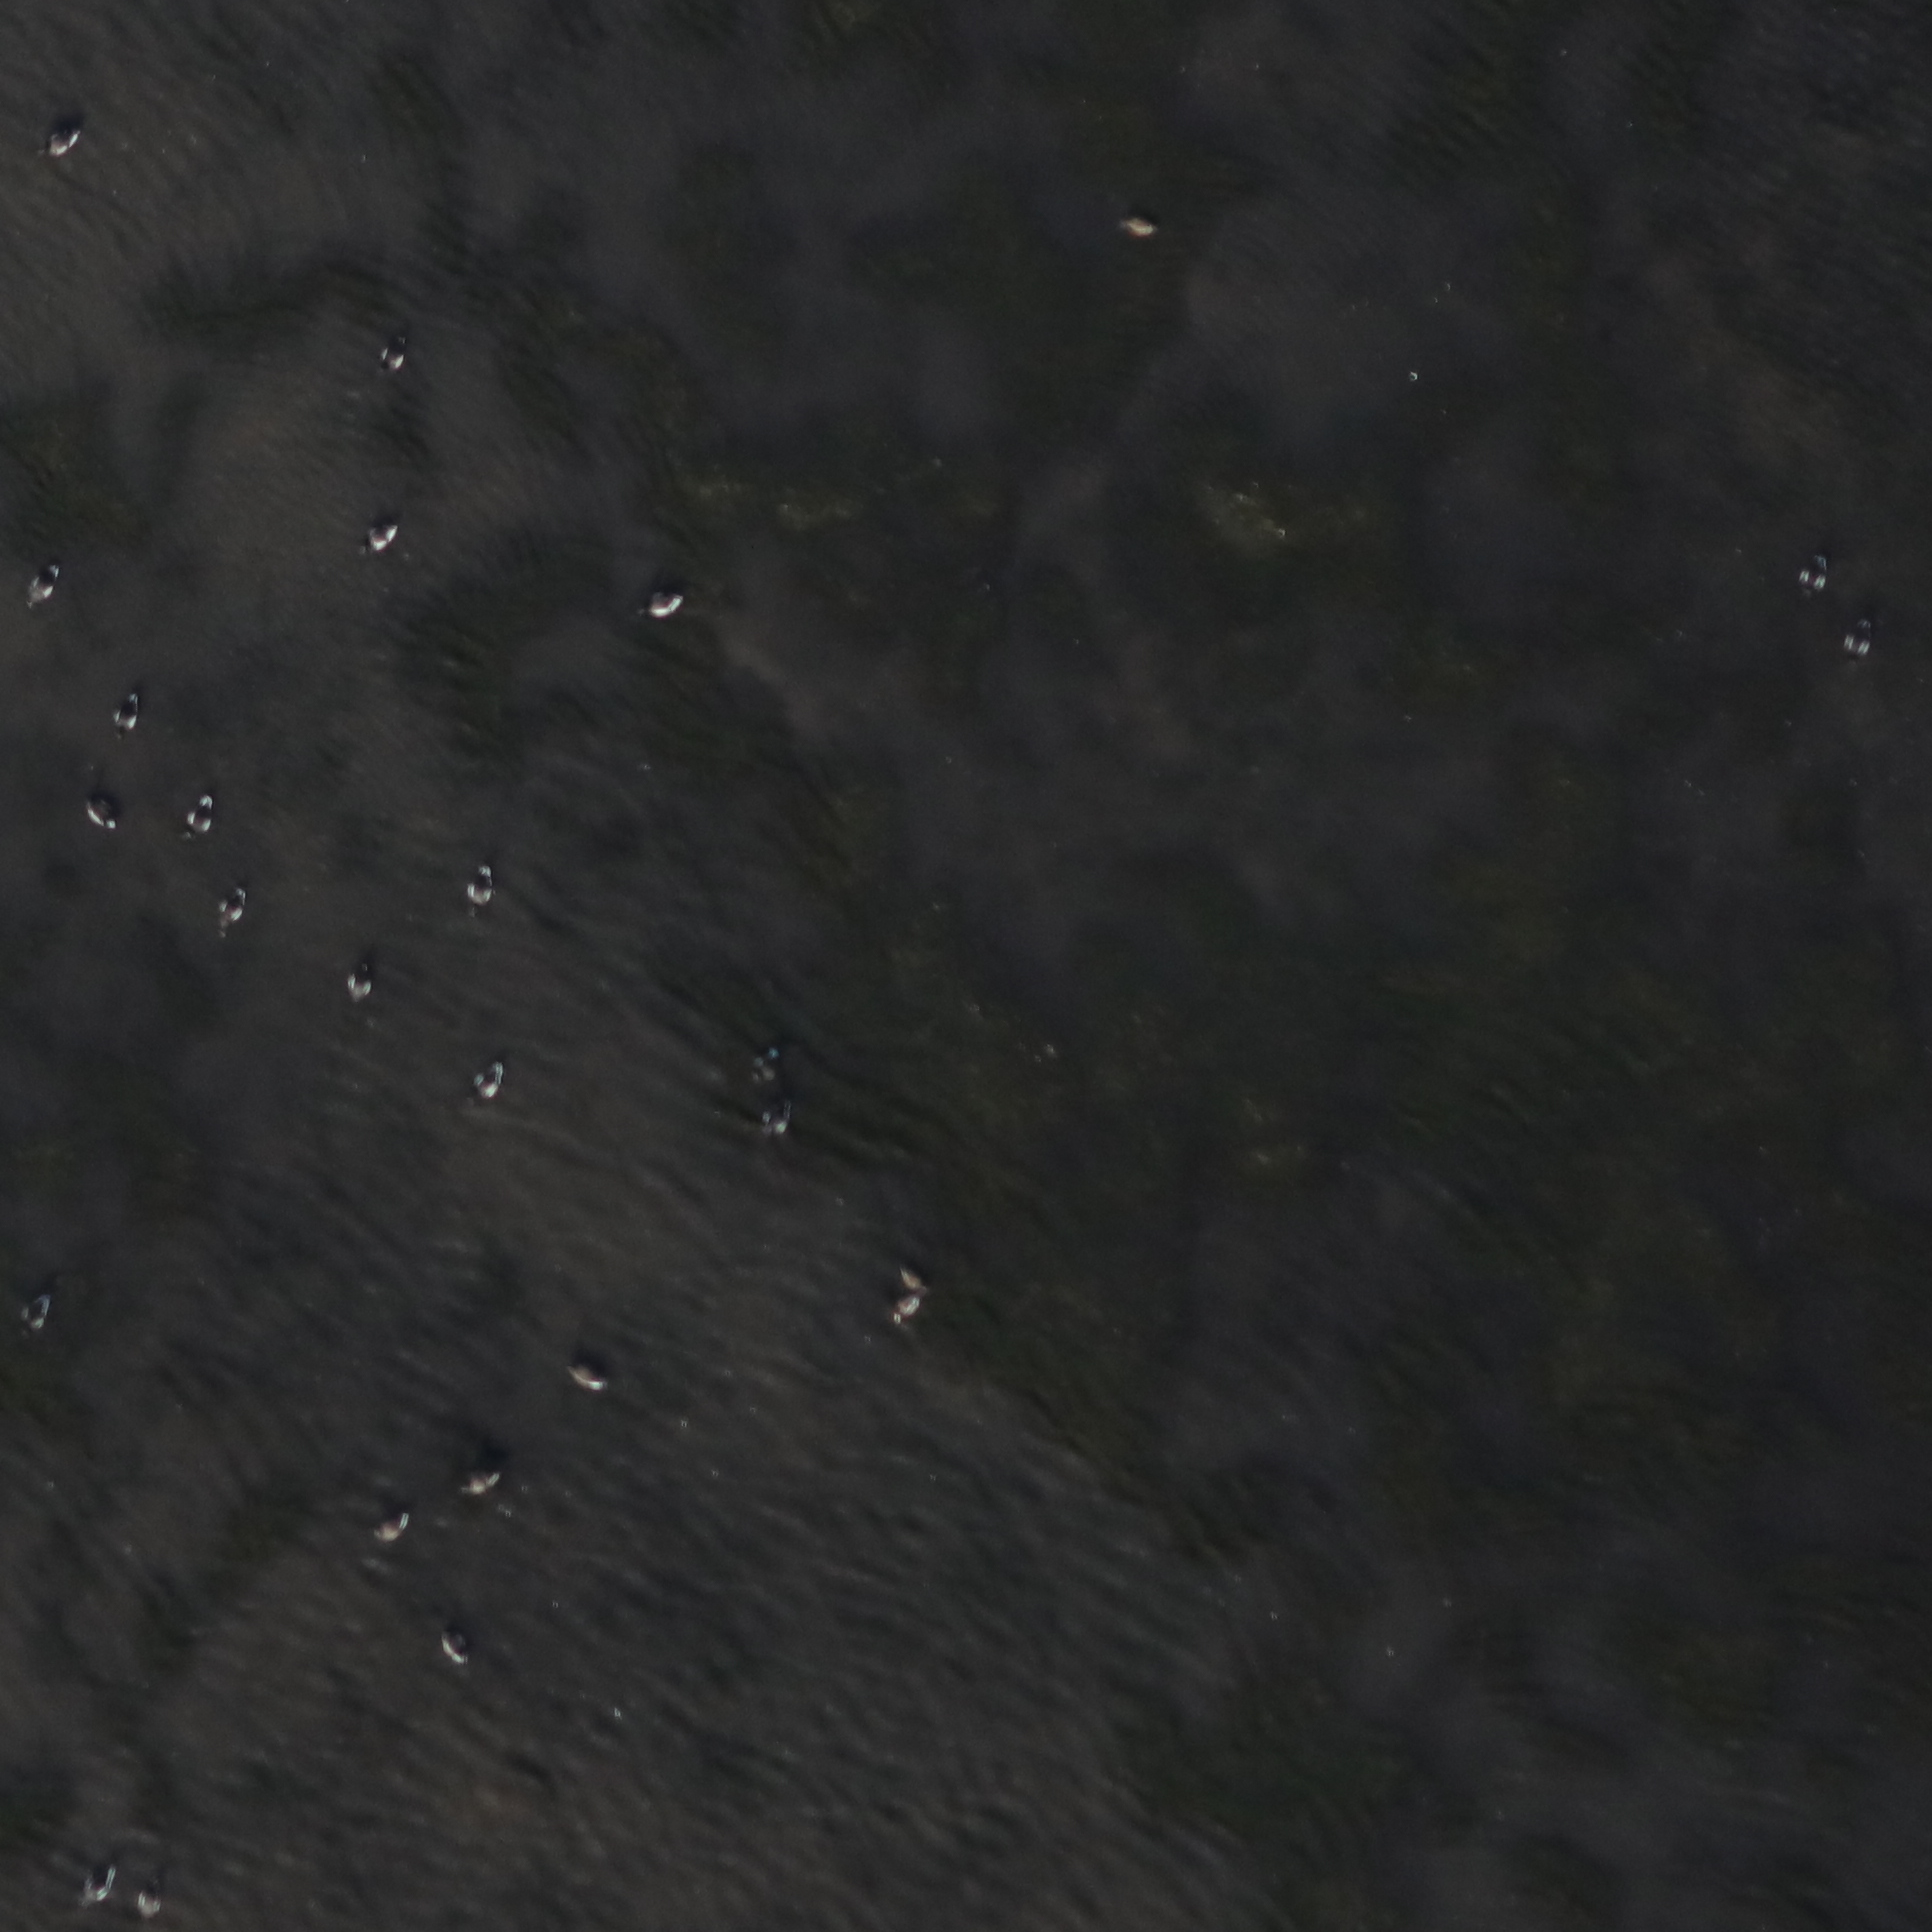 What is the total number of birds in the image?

26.